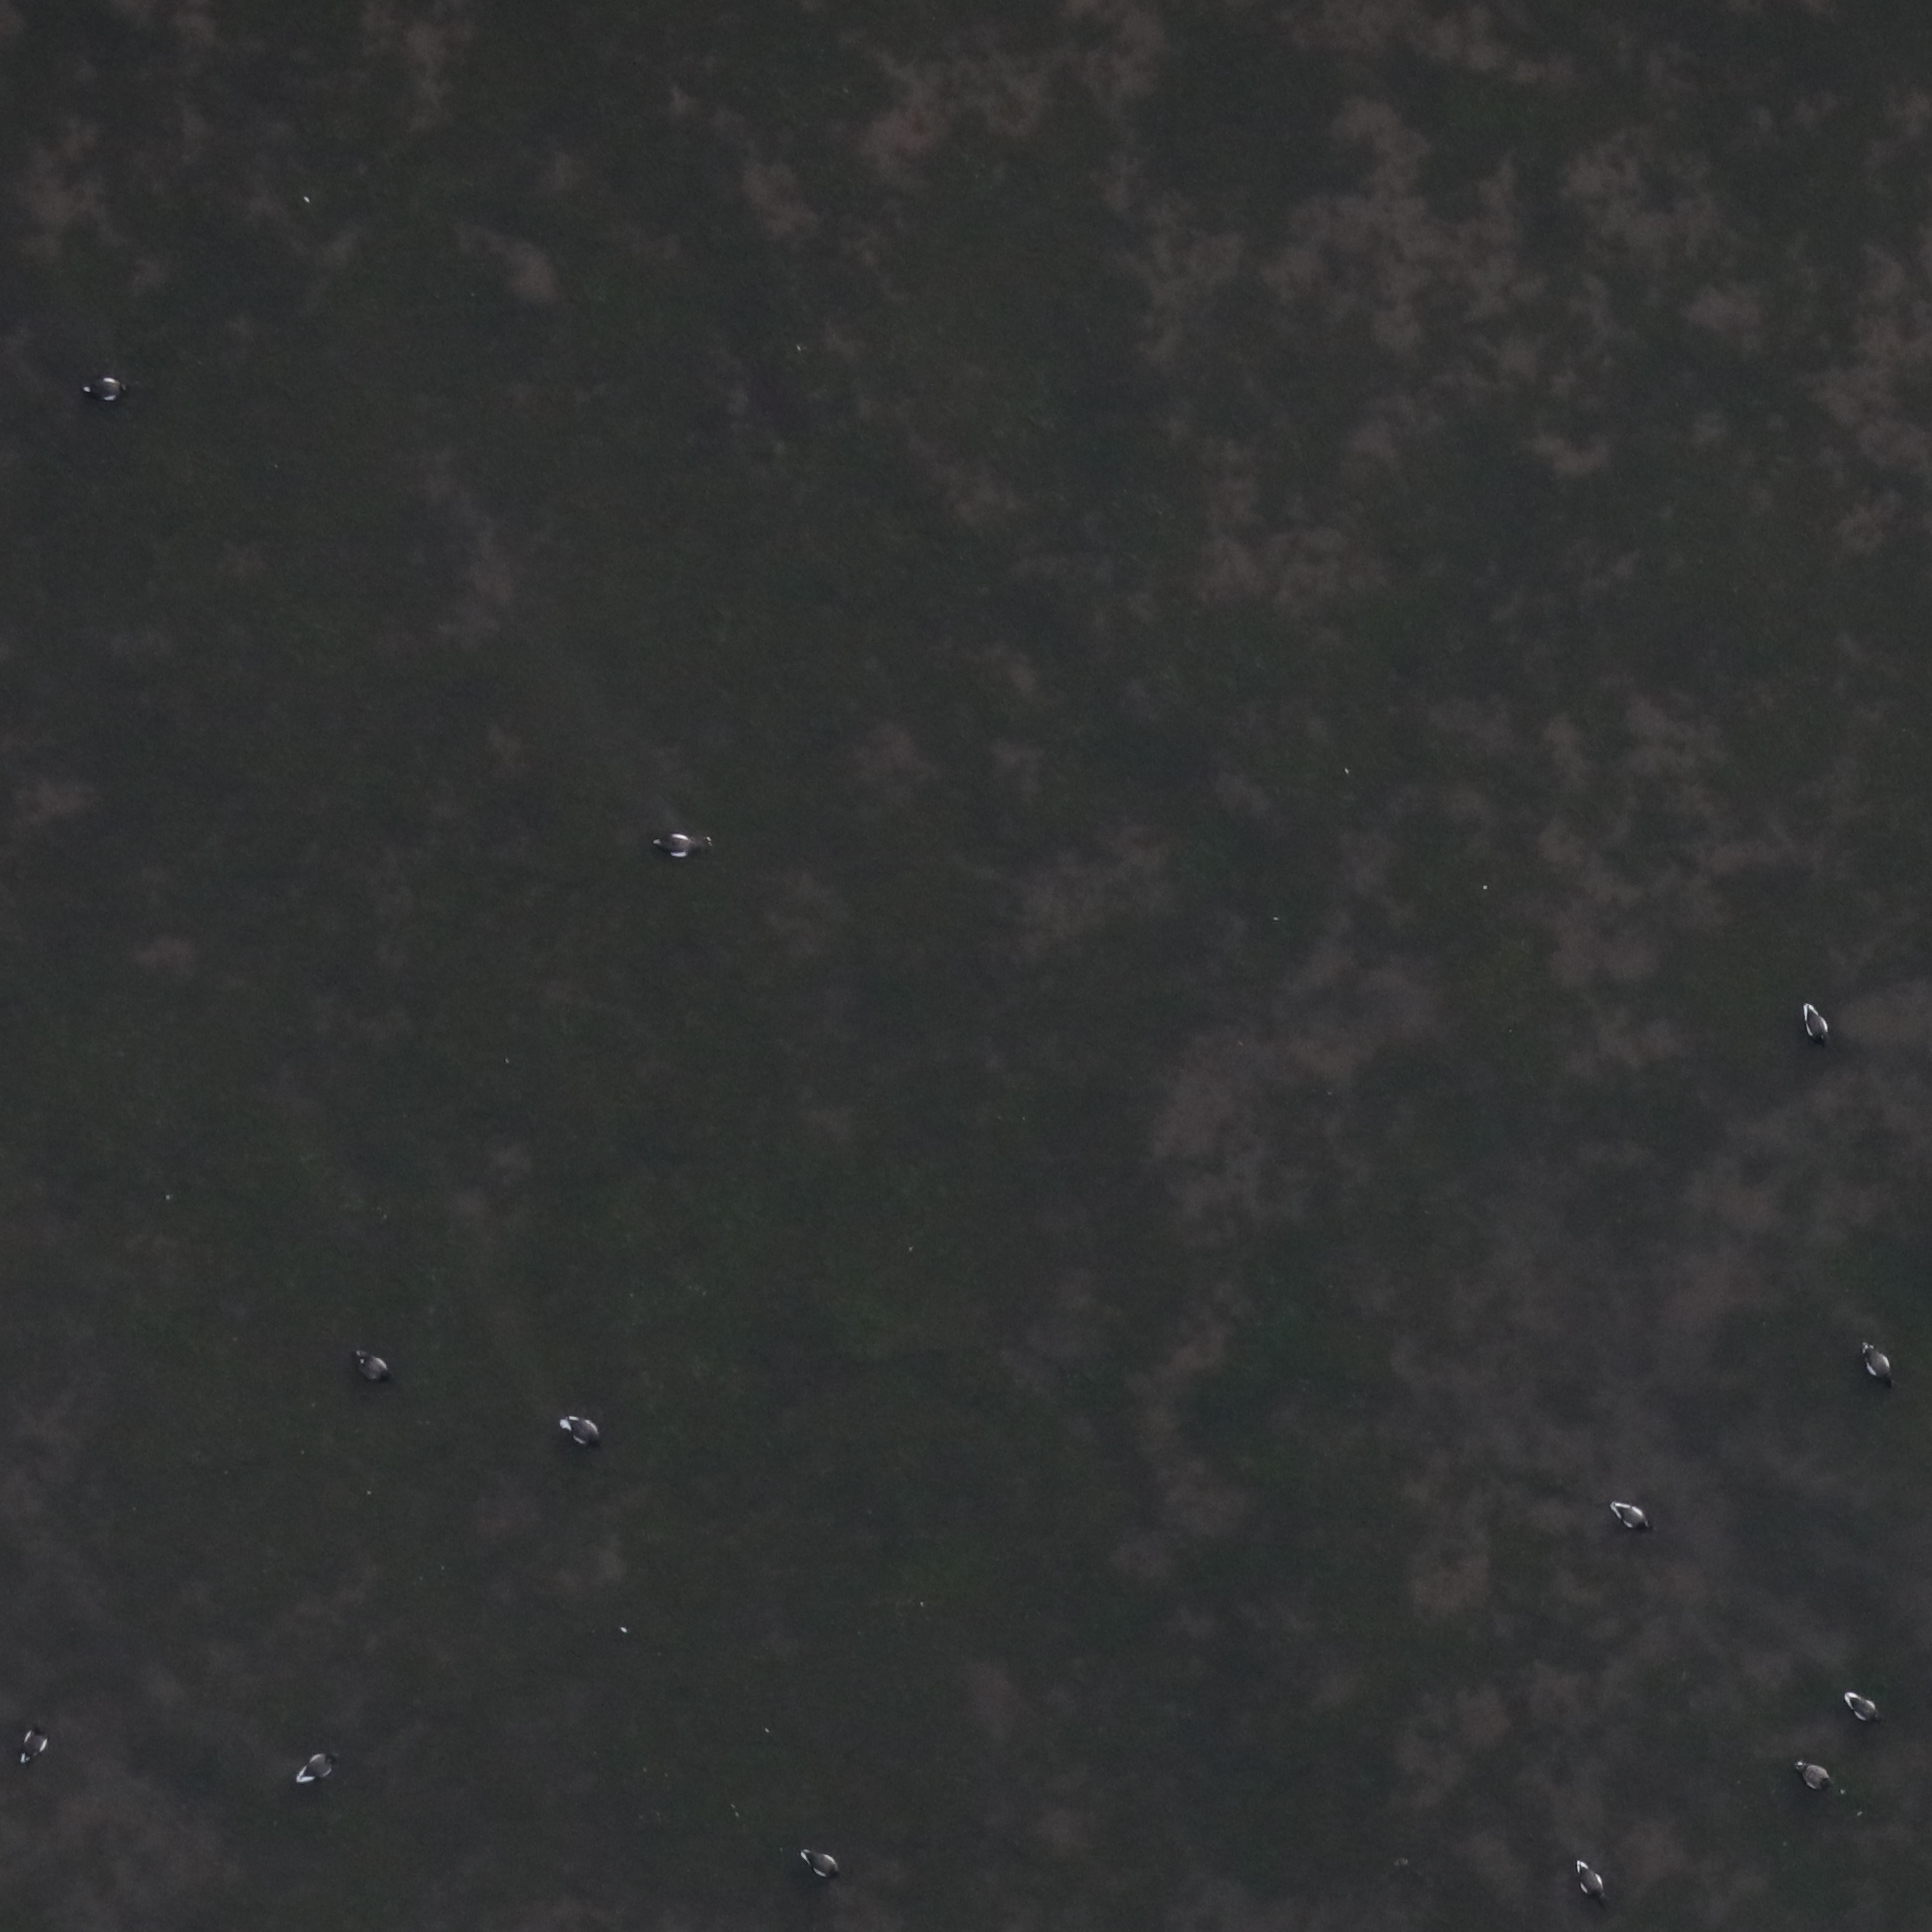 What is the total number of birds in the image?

13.